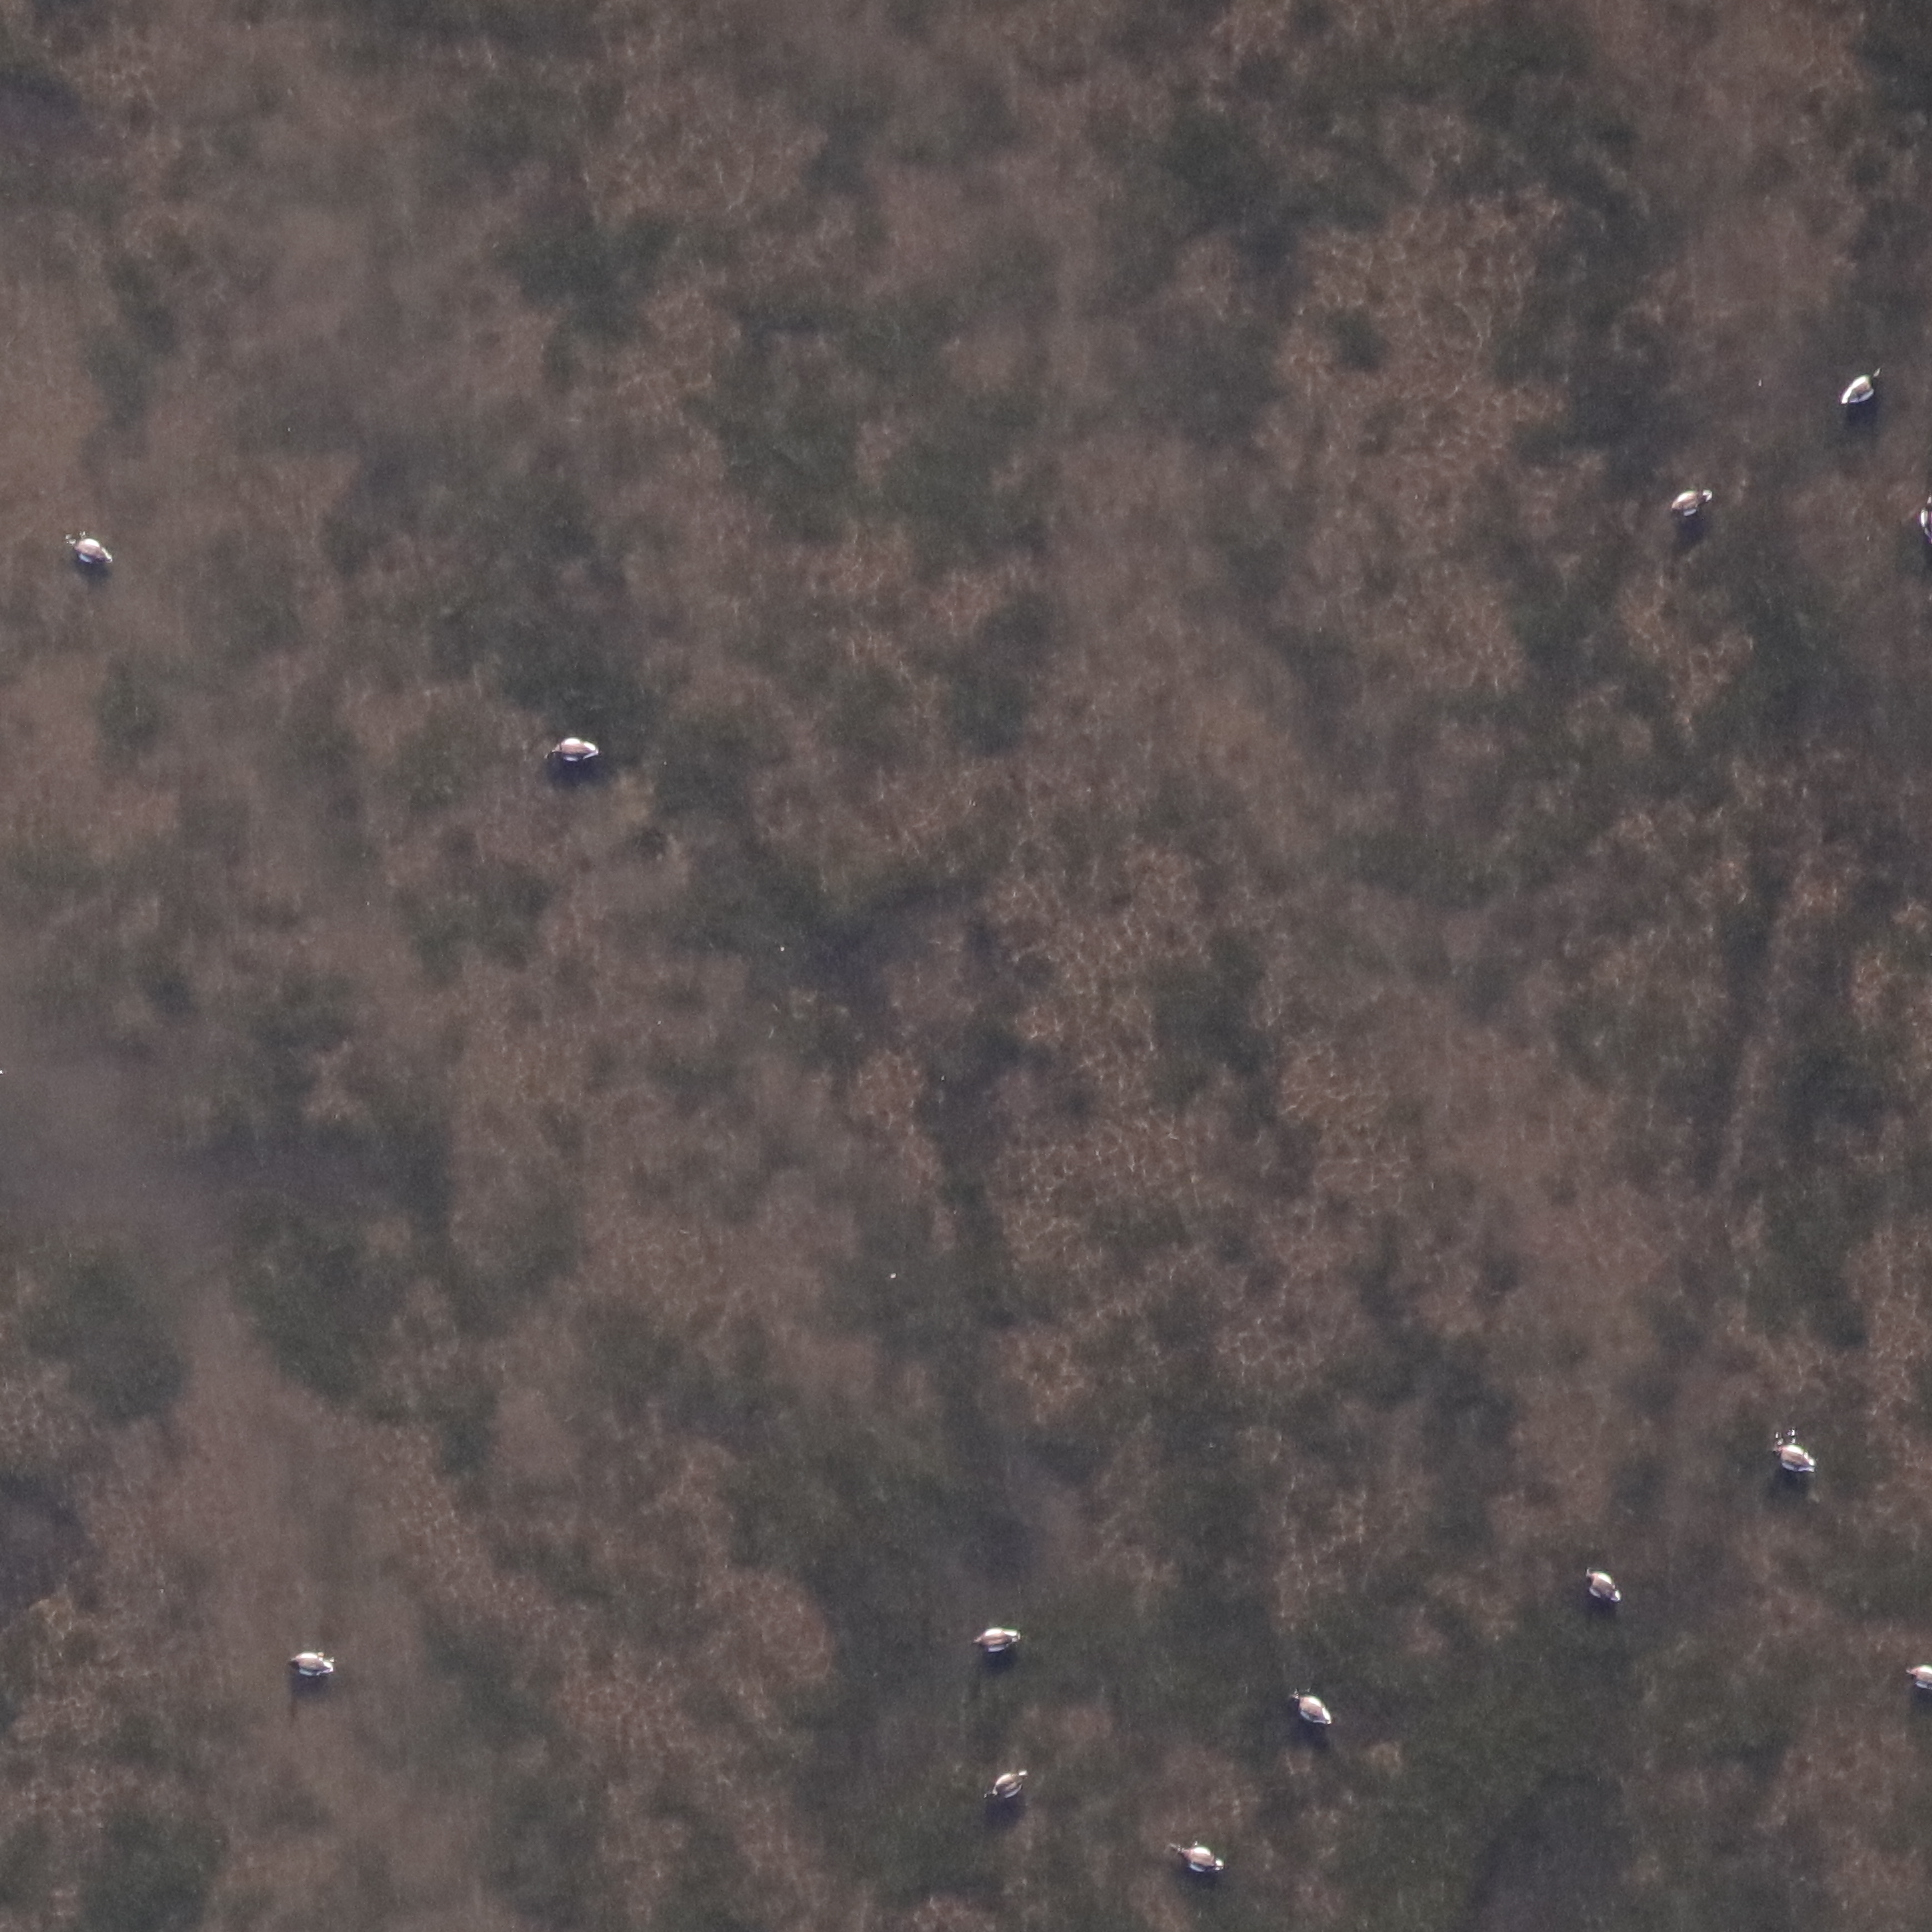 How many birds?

13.